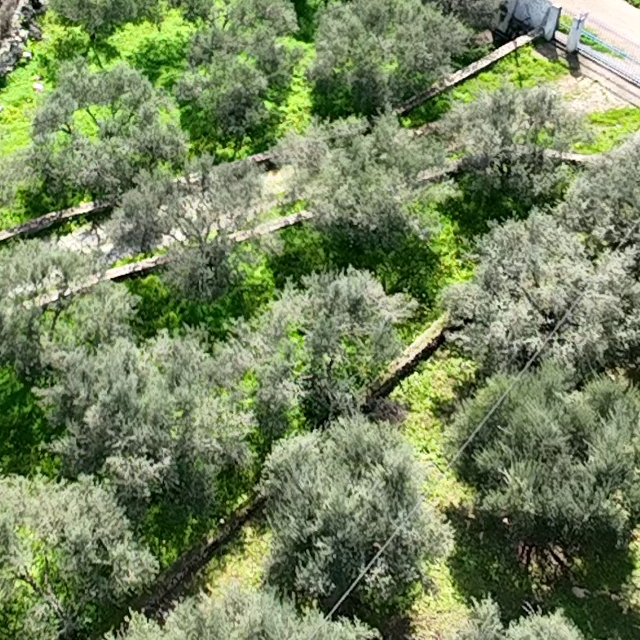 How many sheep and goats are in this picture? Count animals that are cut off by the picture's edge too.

0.